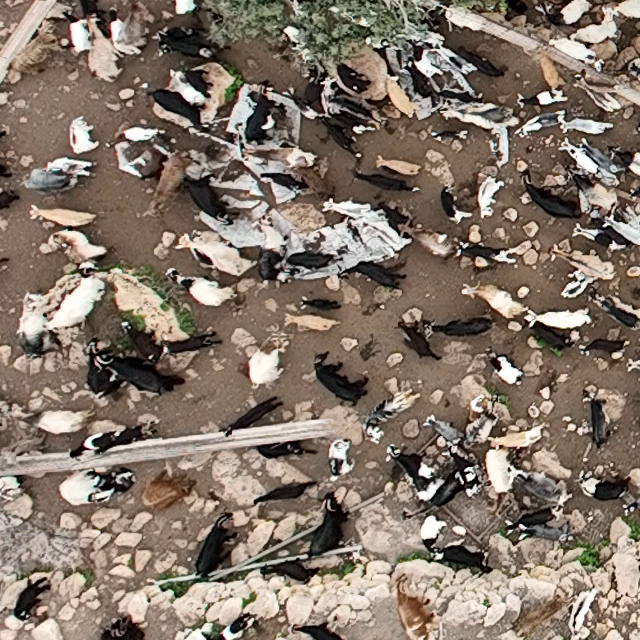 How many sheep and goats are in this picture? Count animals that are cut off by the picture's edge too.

127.